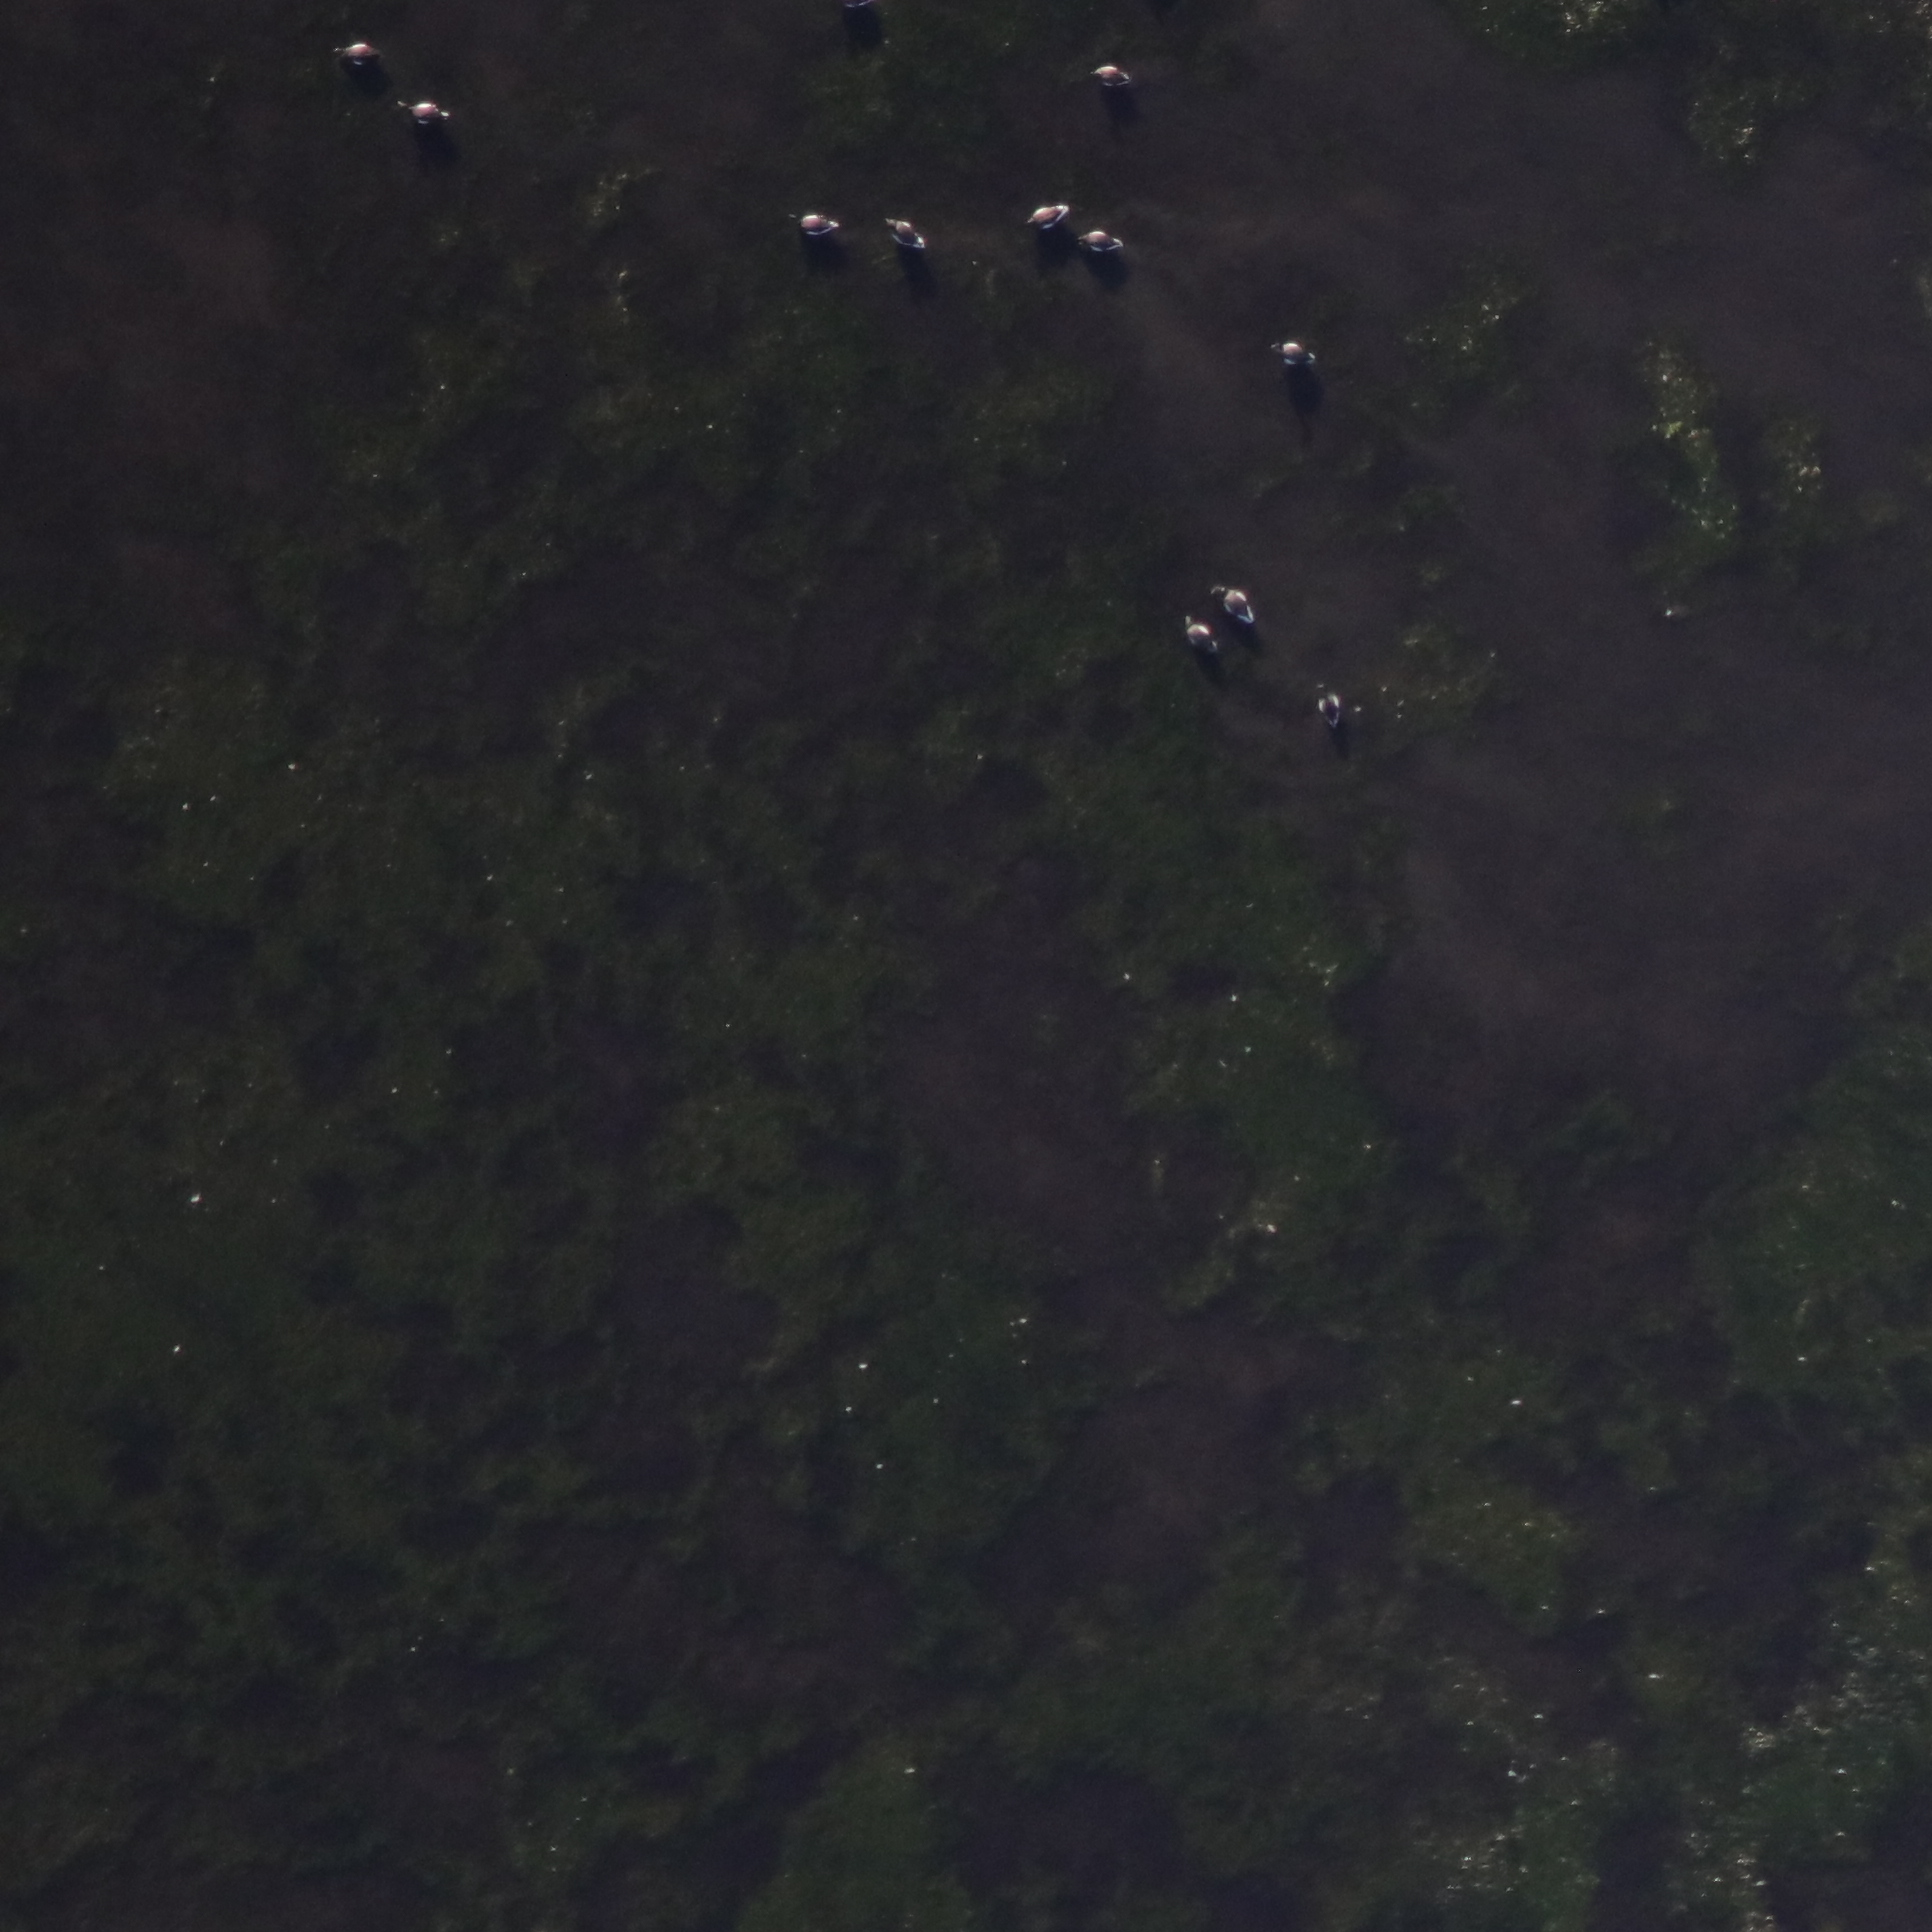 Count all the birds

11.